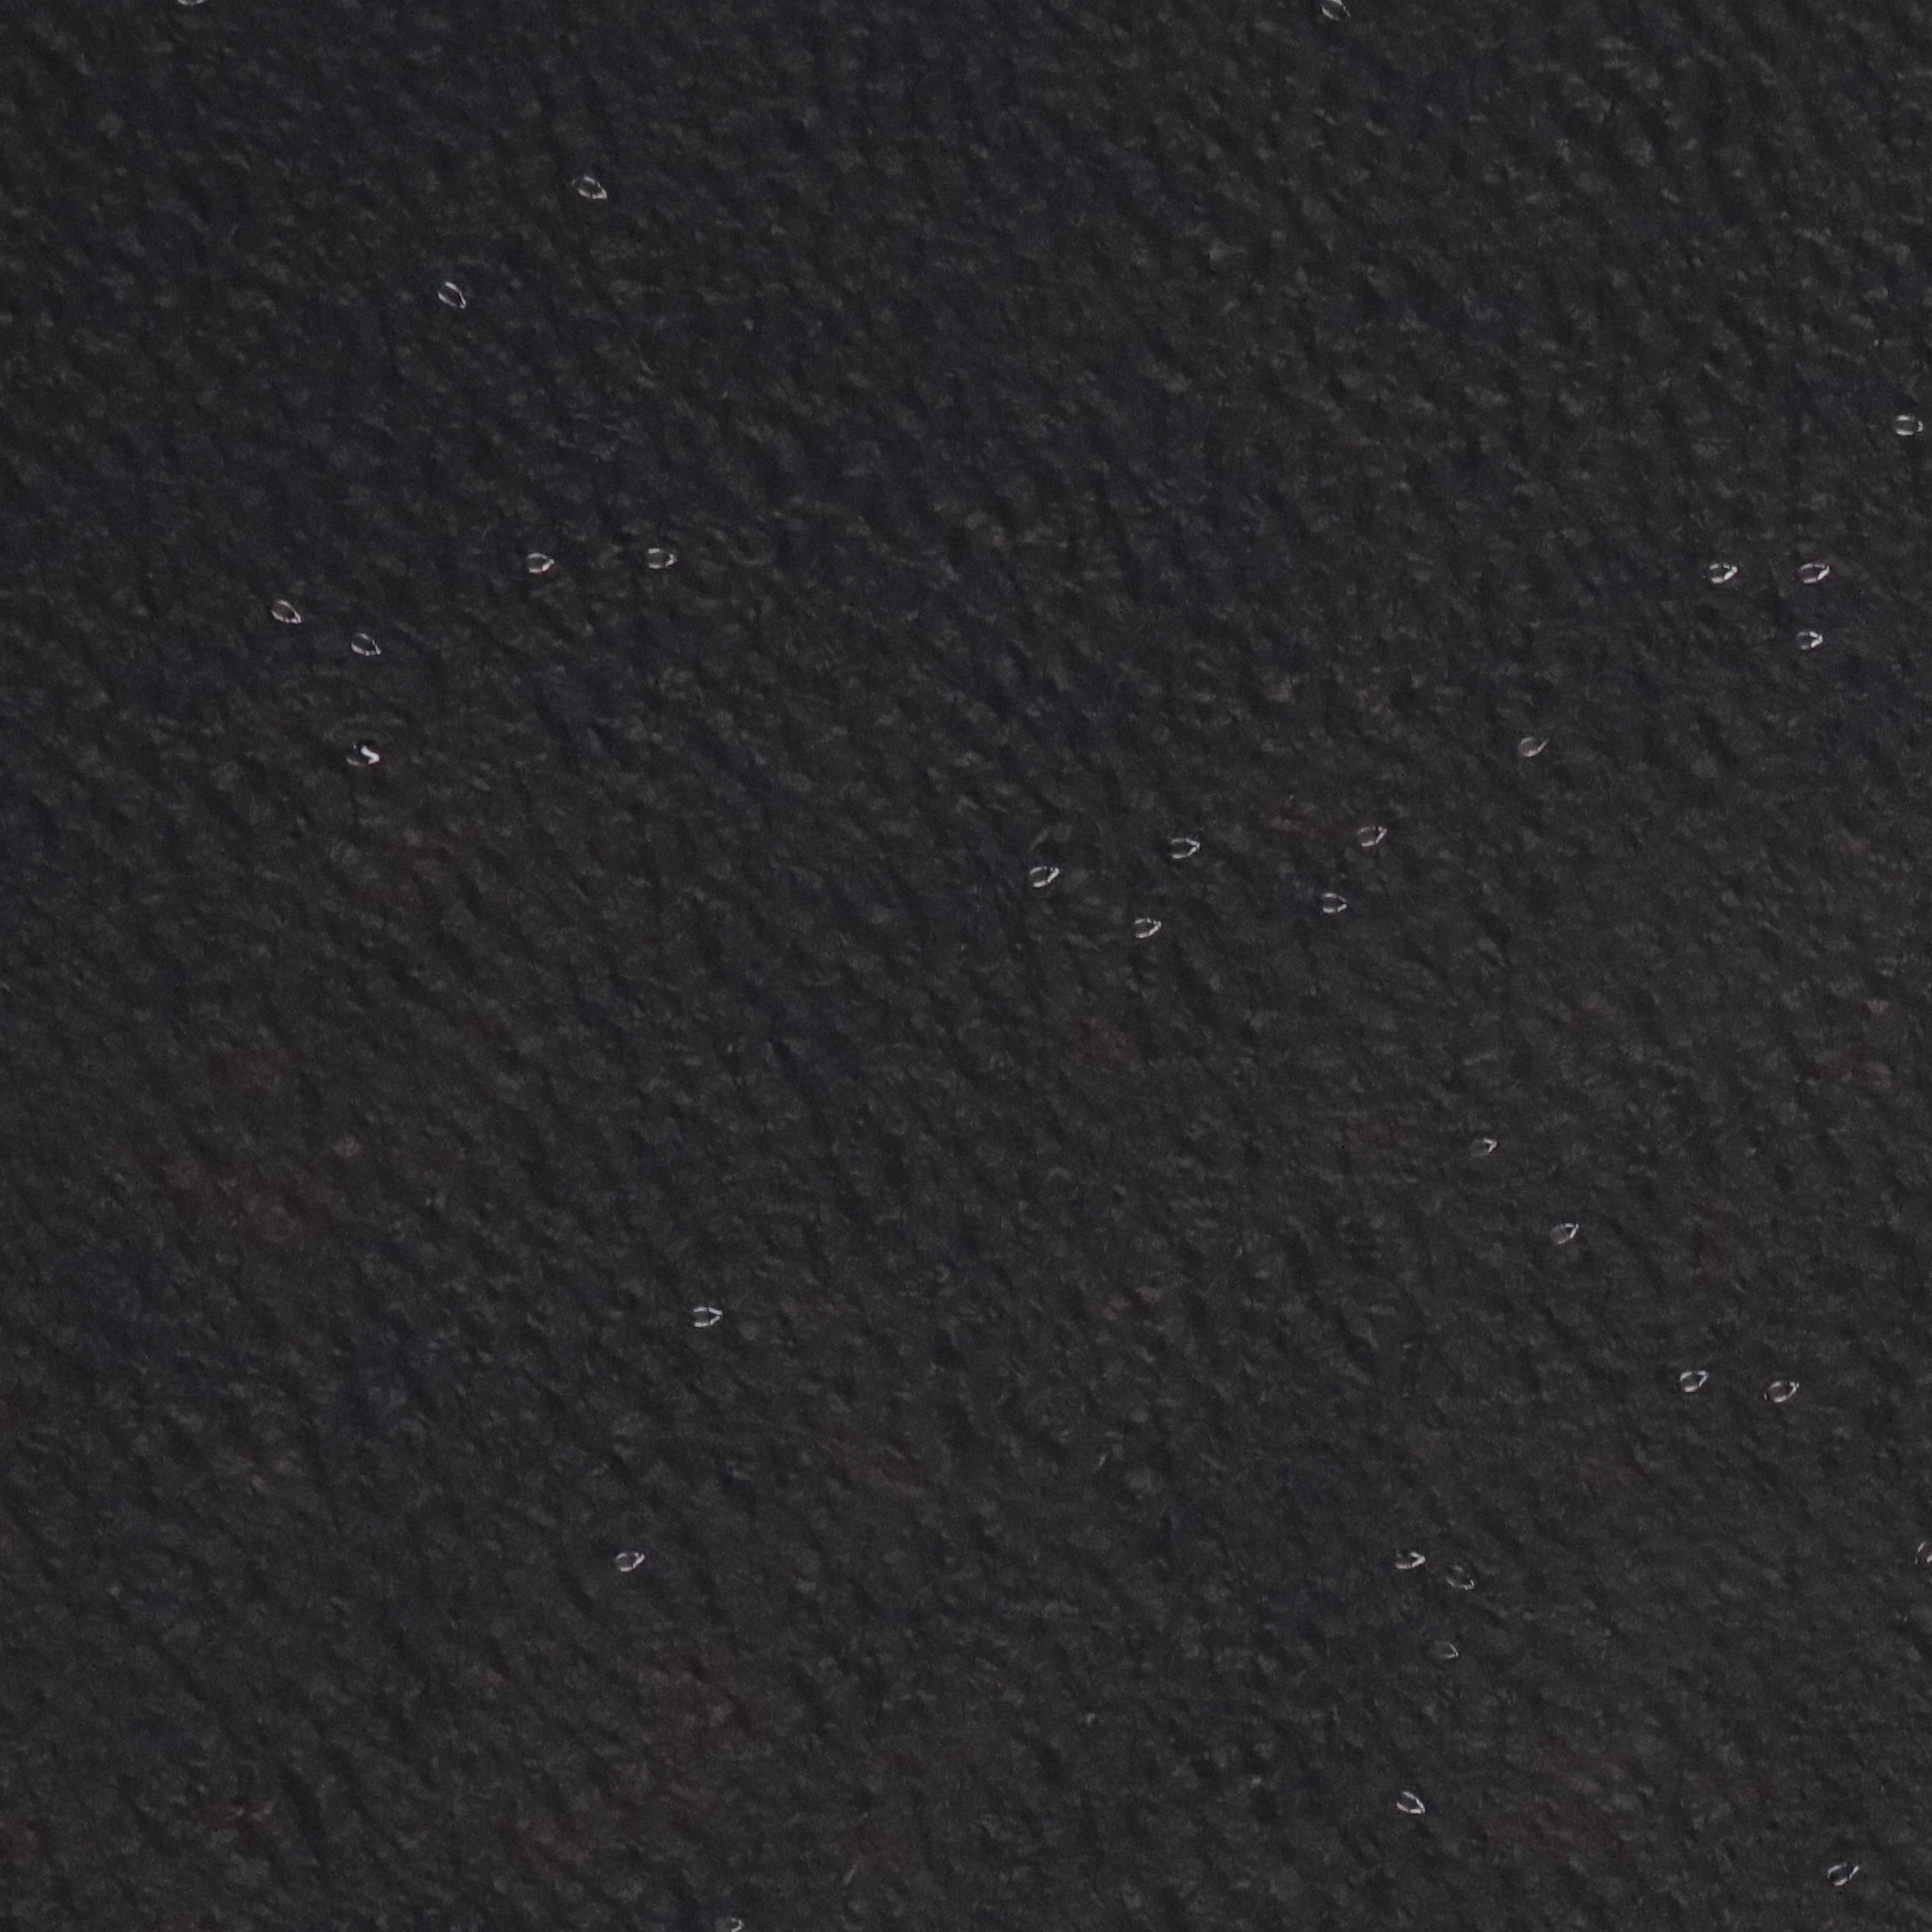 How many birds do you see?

31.